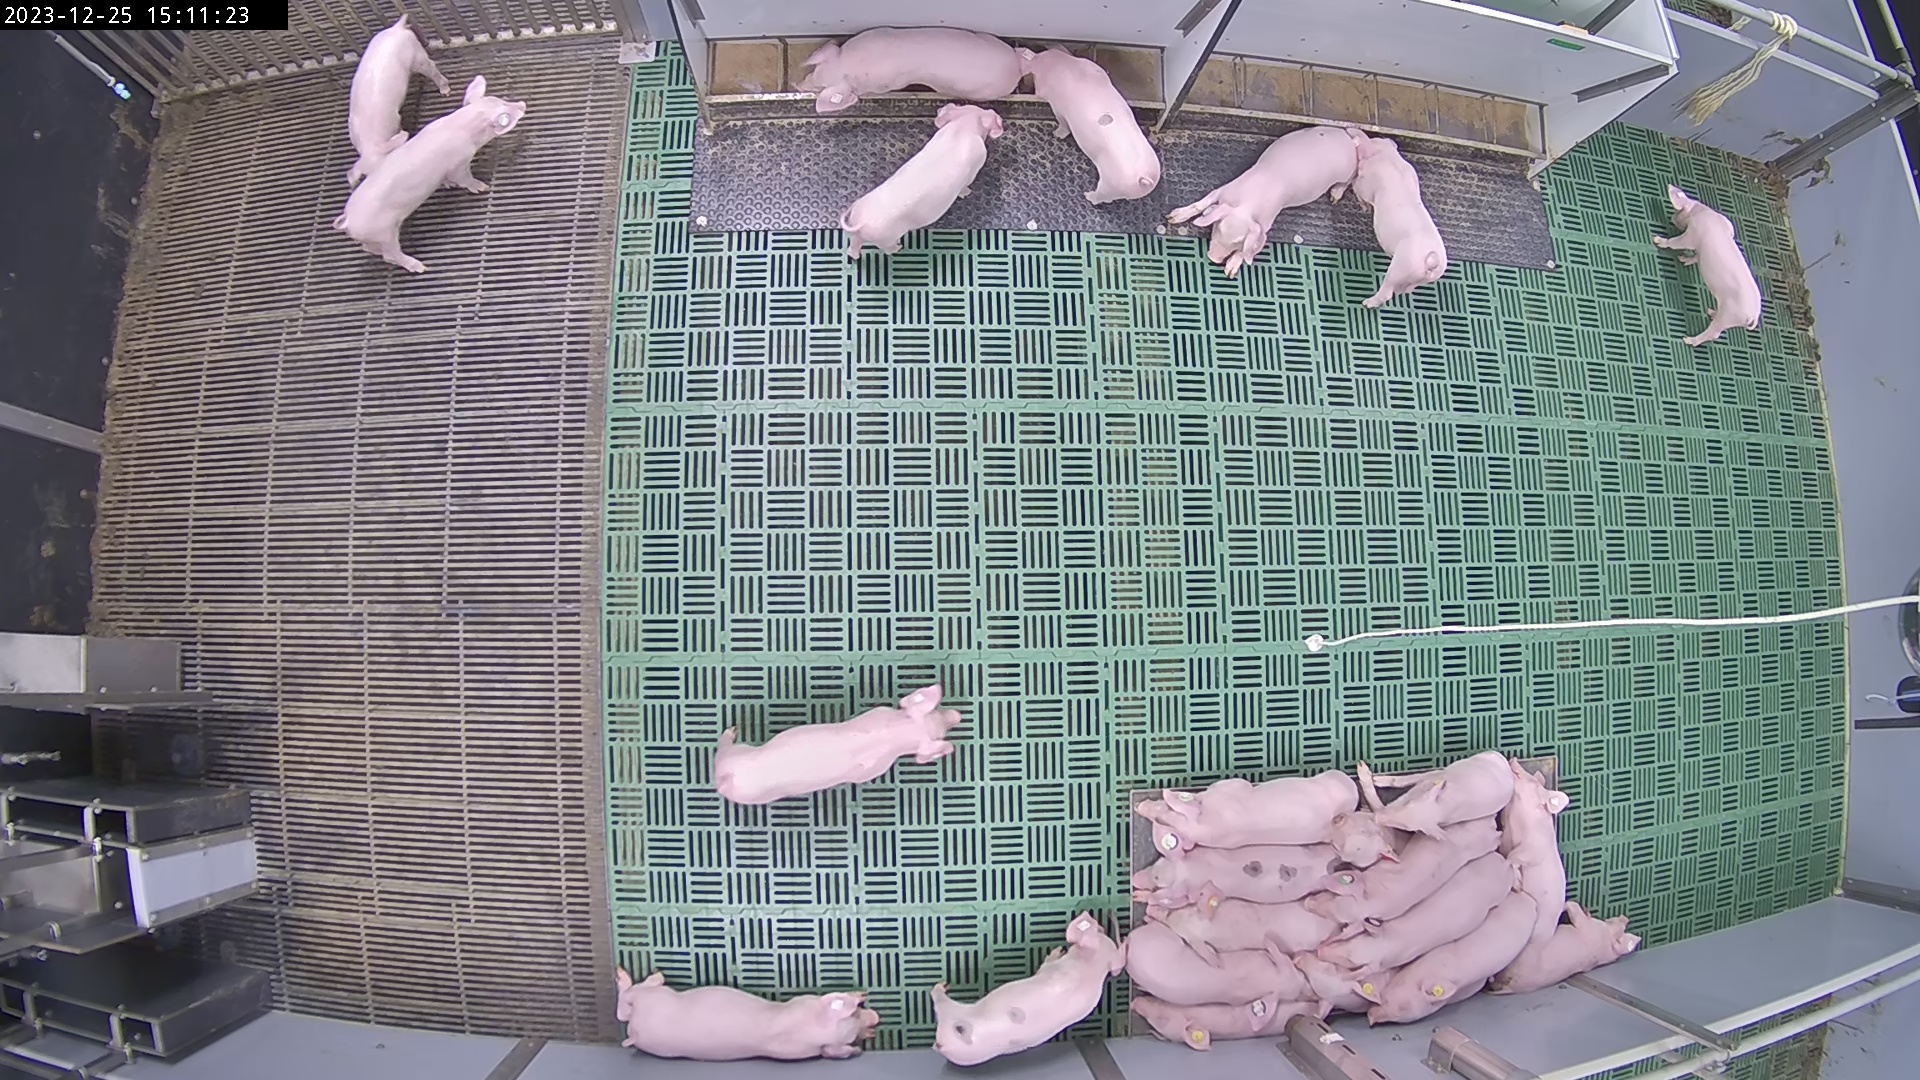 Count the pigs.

24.